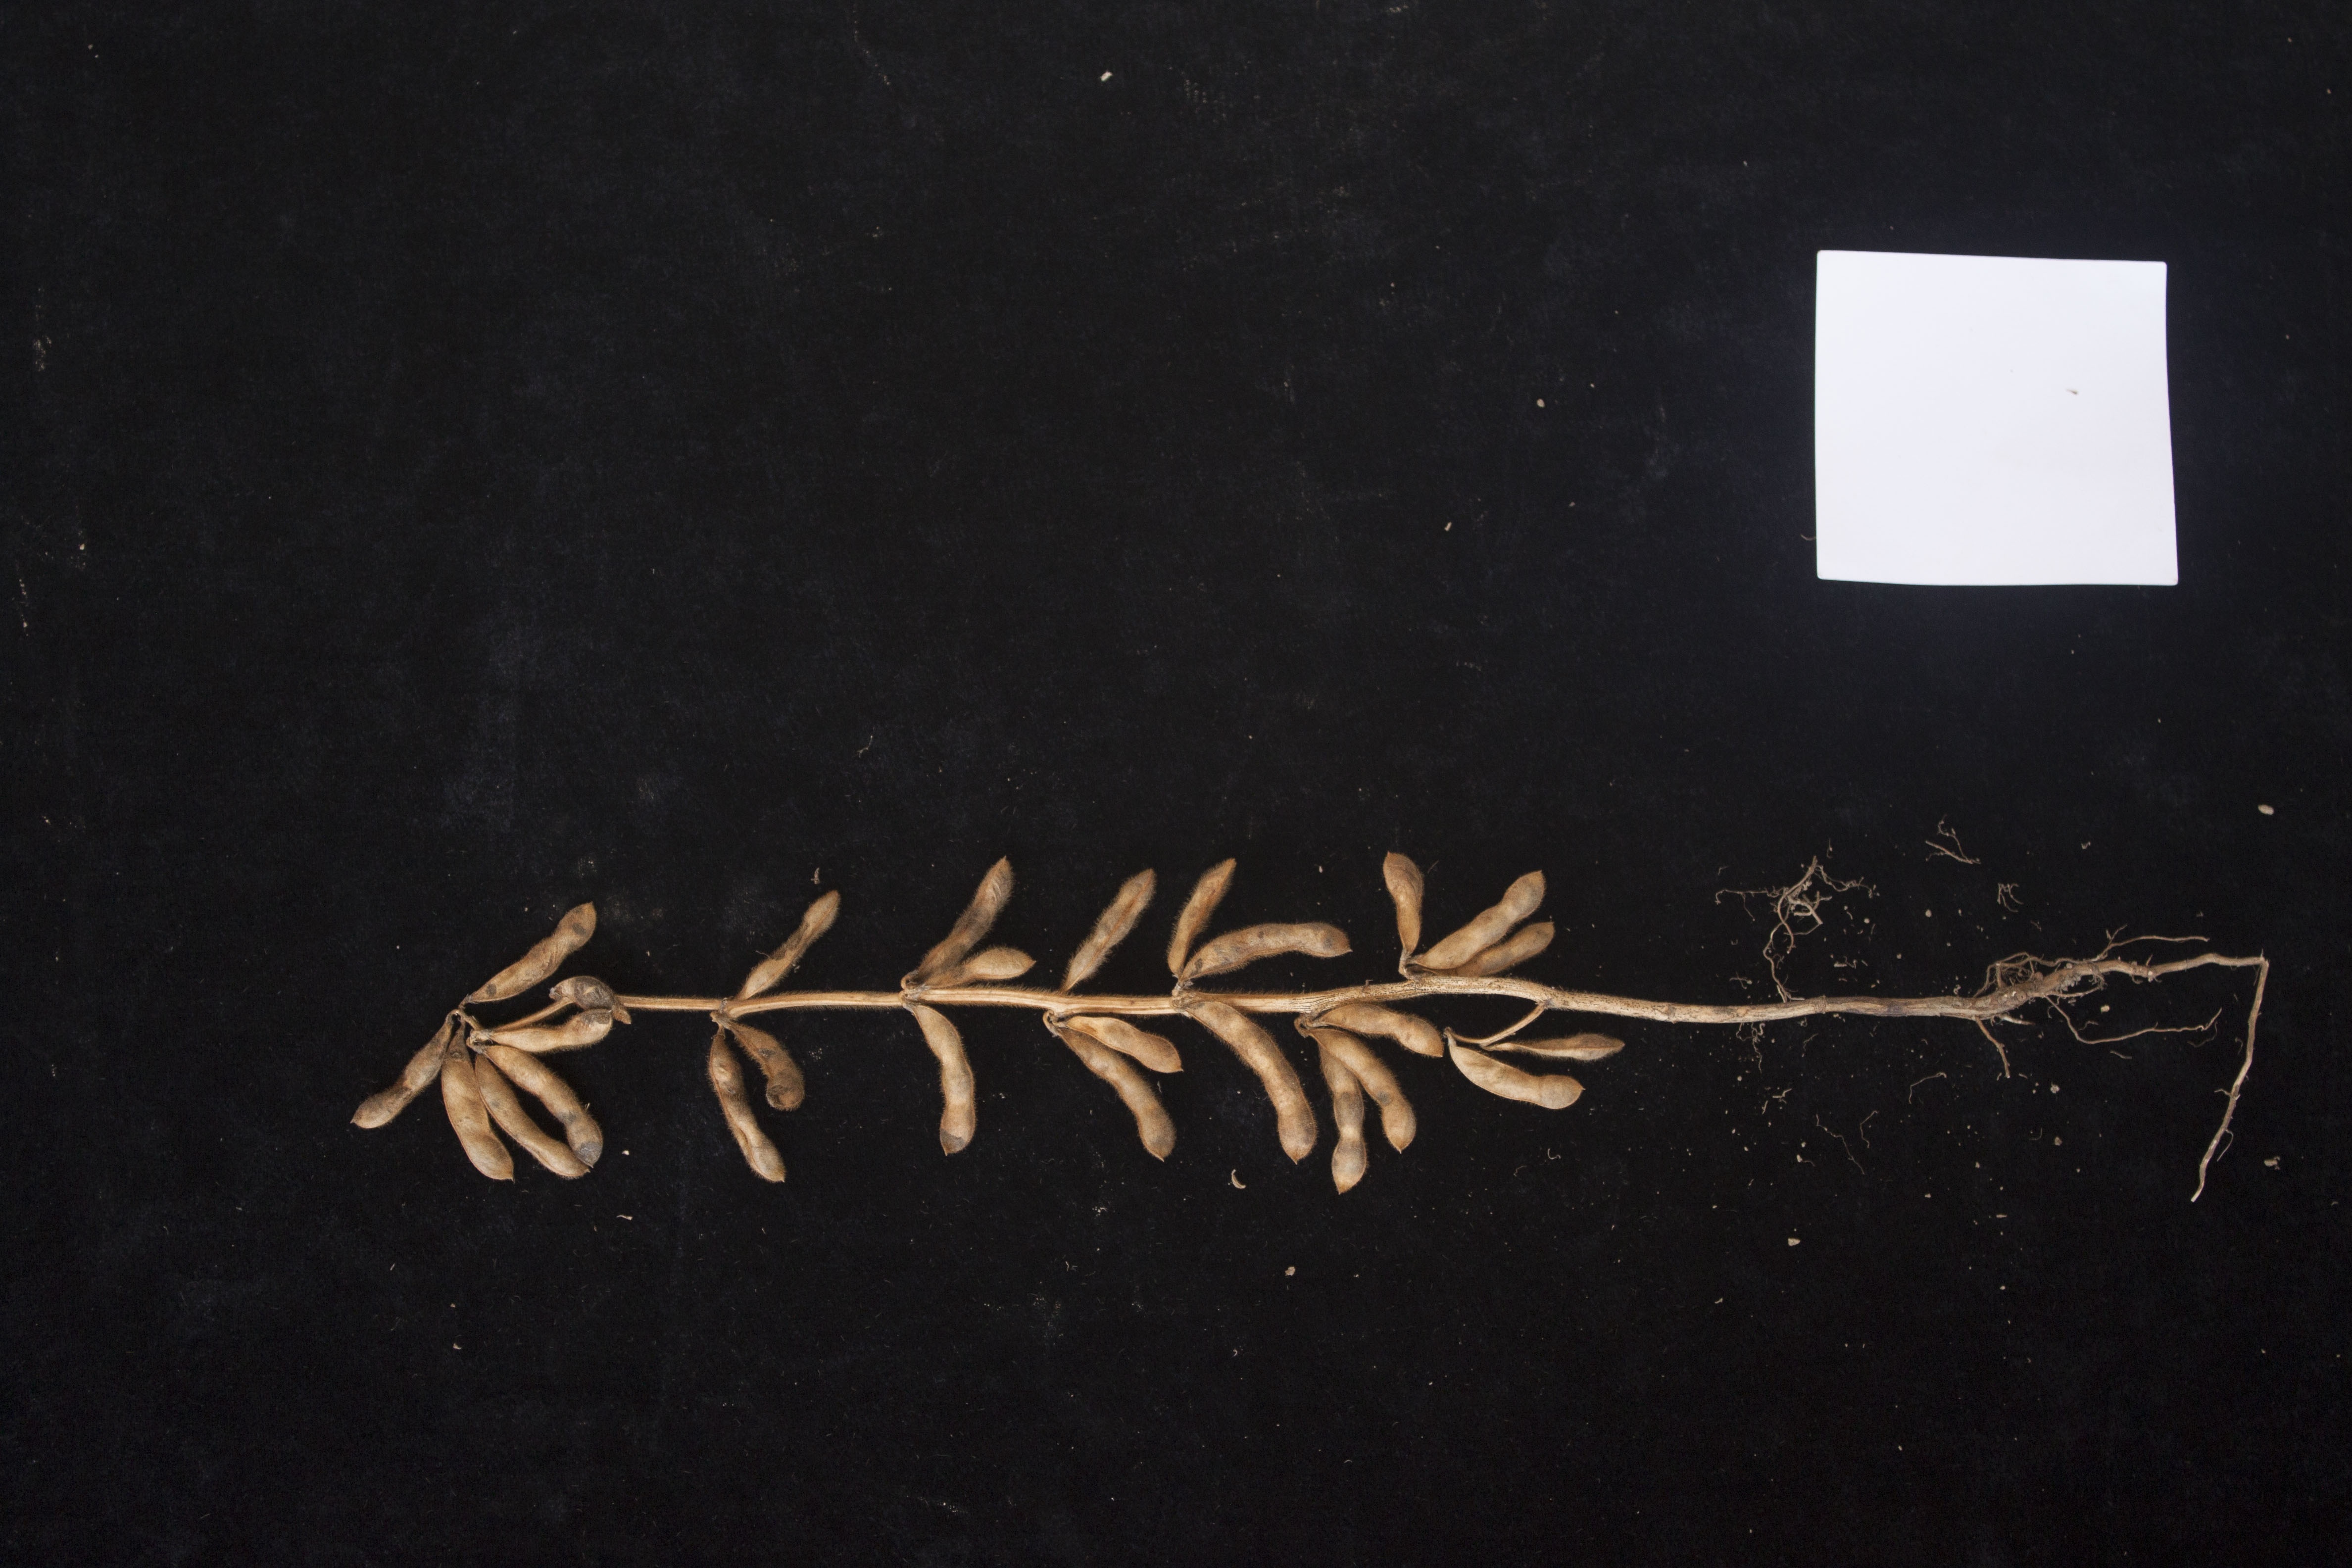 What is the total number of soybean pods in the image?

26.